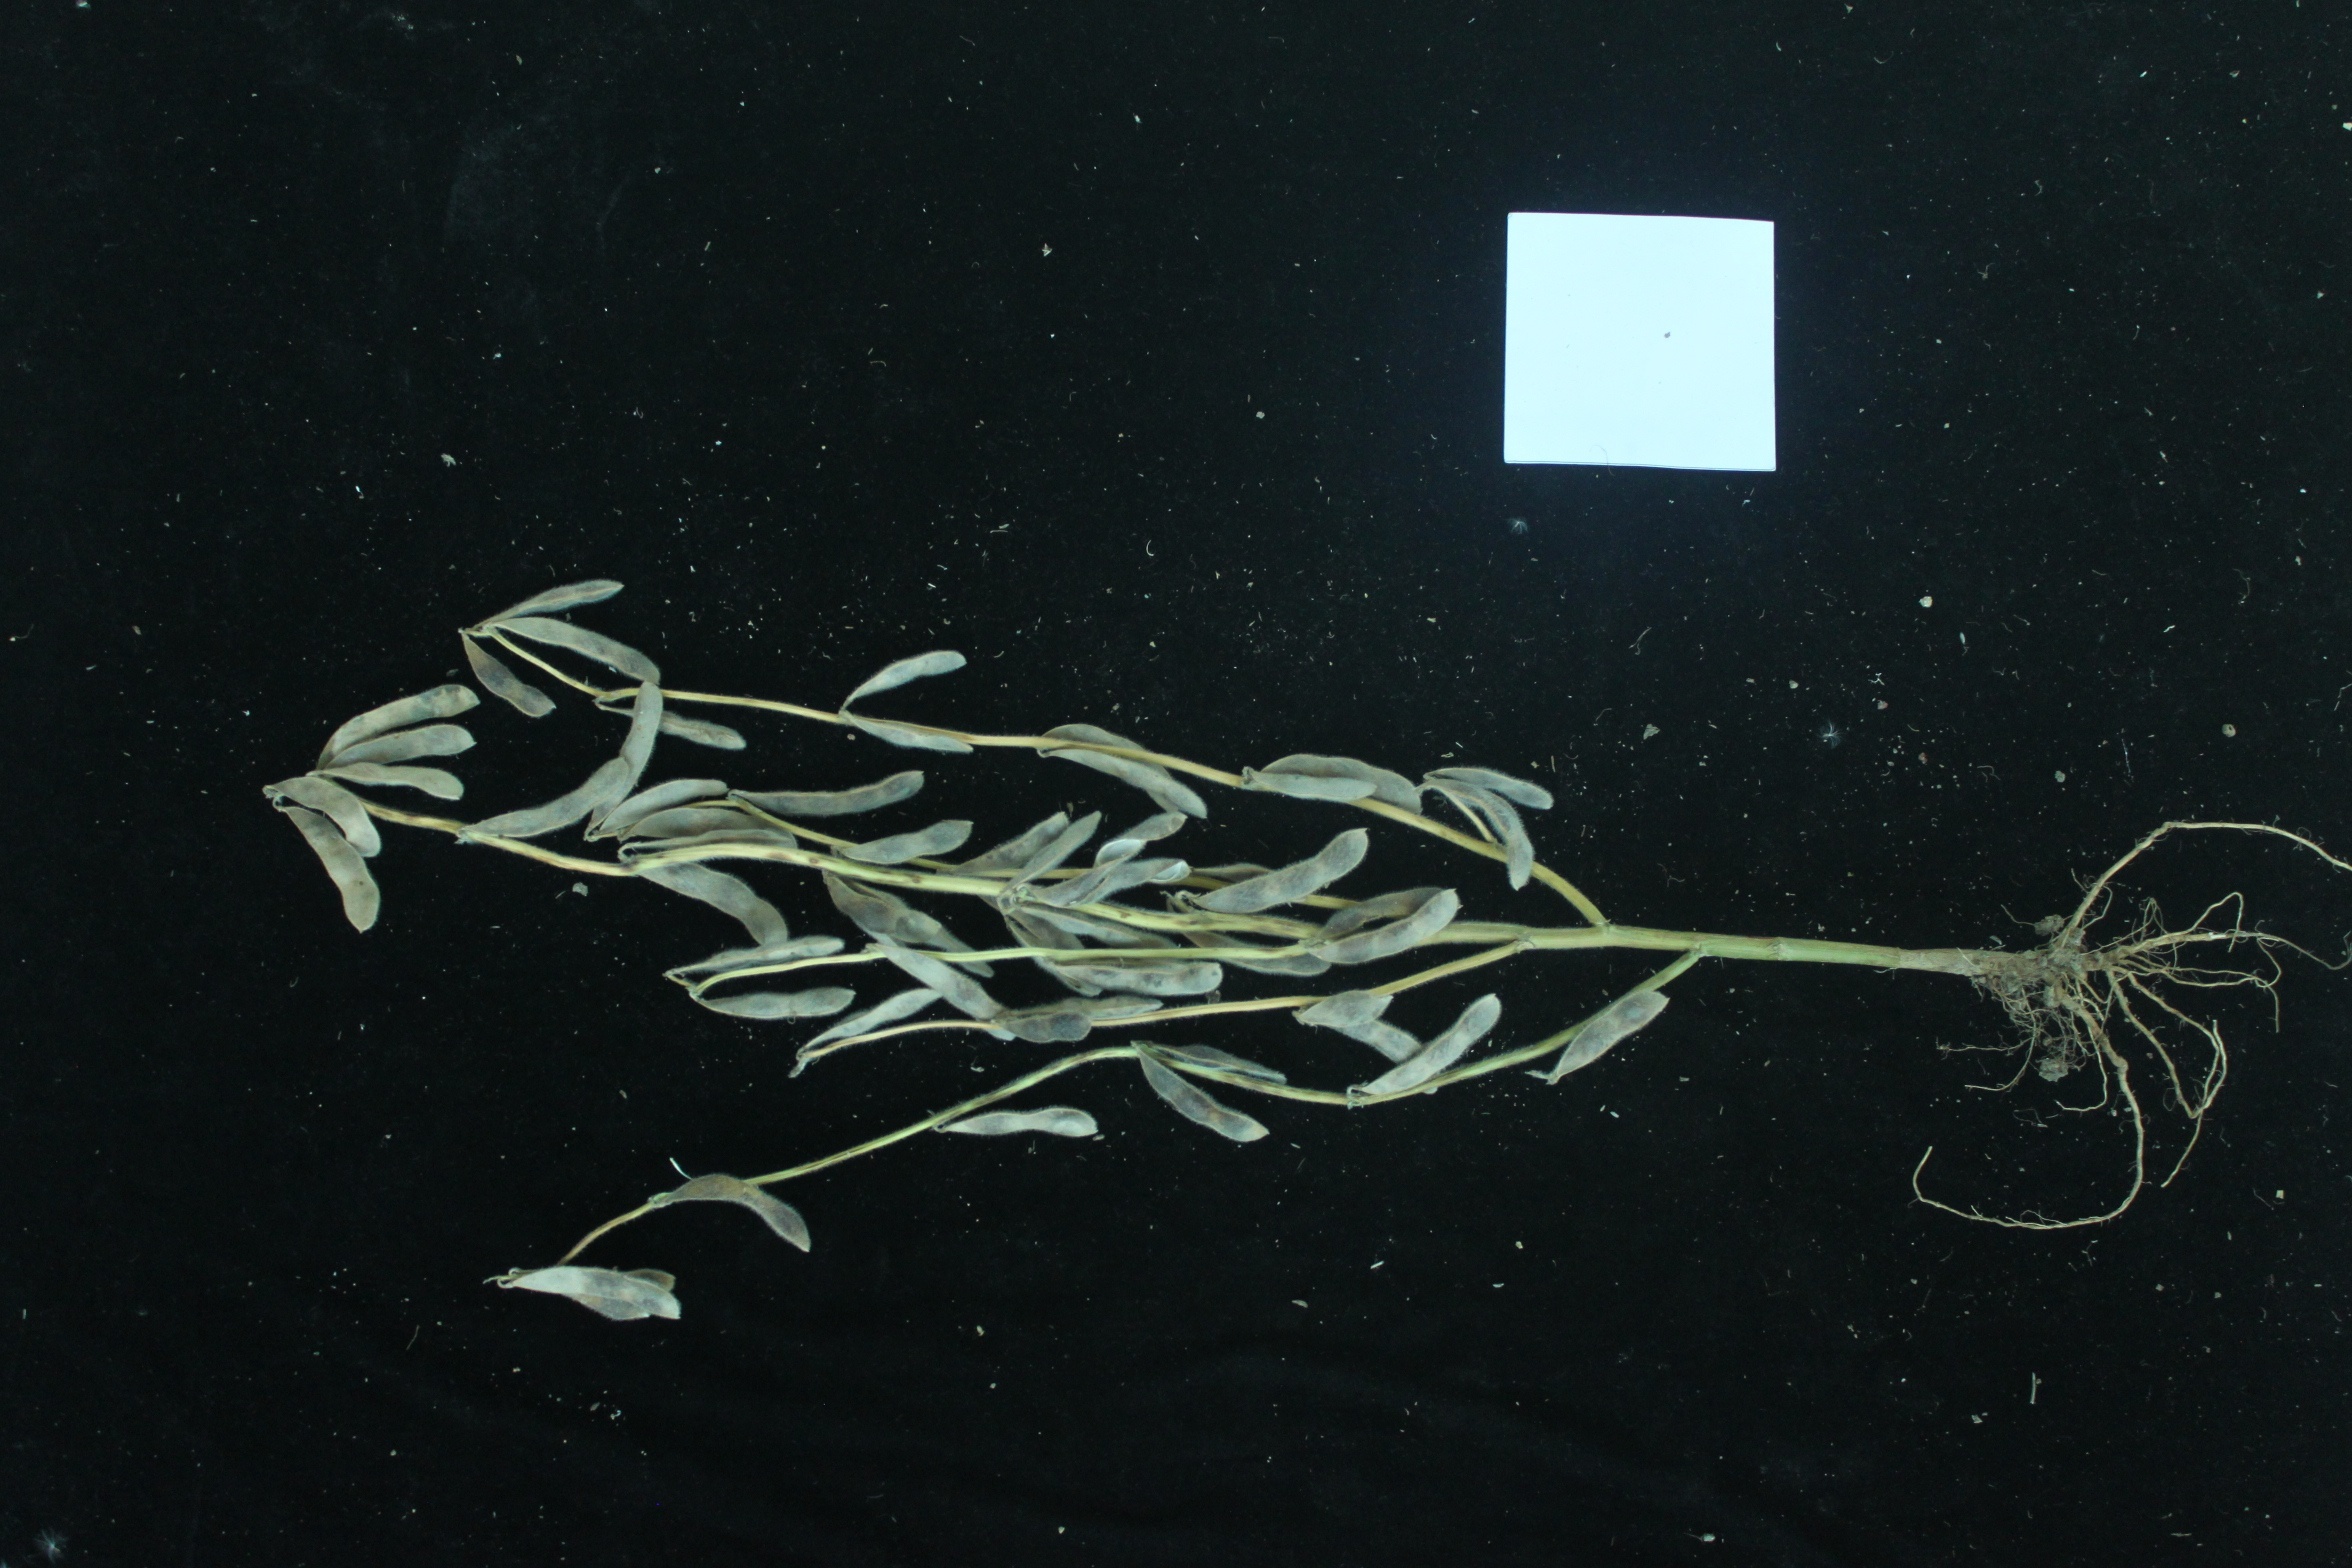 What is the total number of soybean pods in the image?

55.